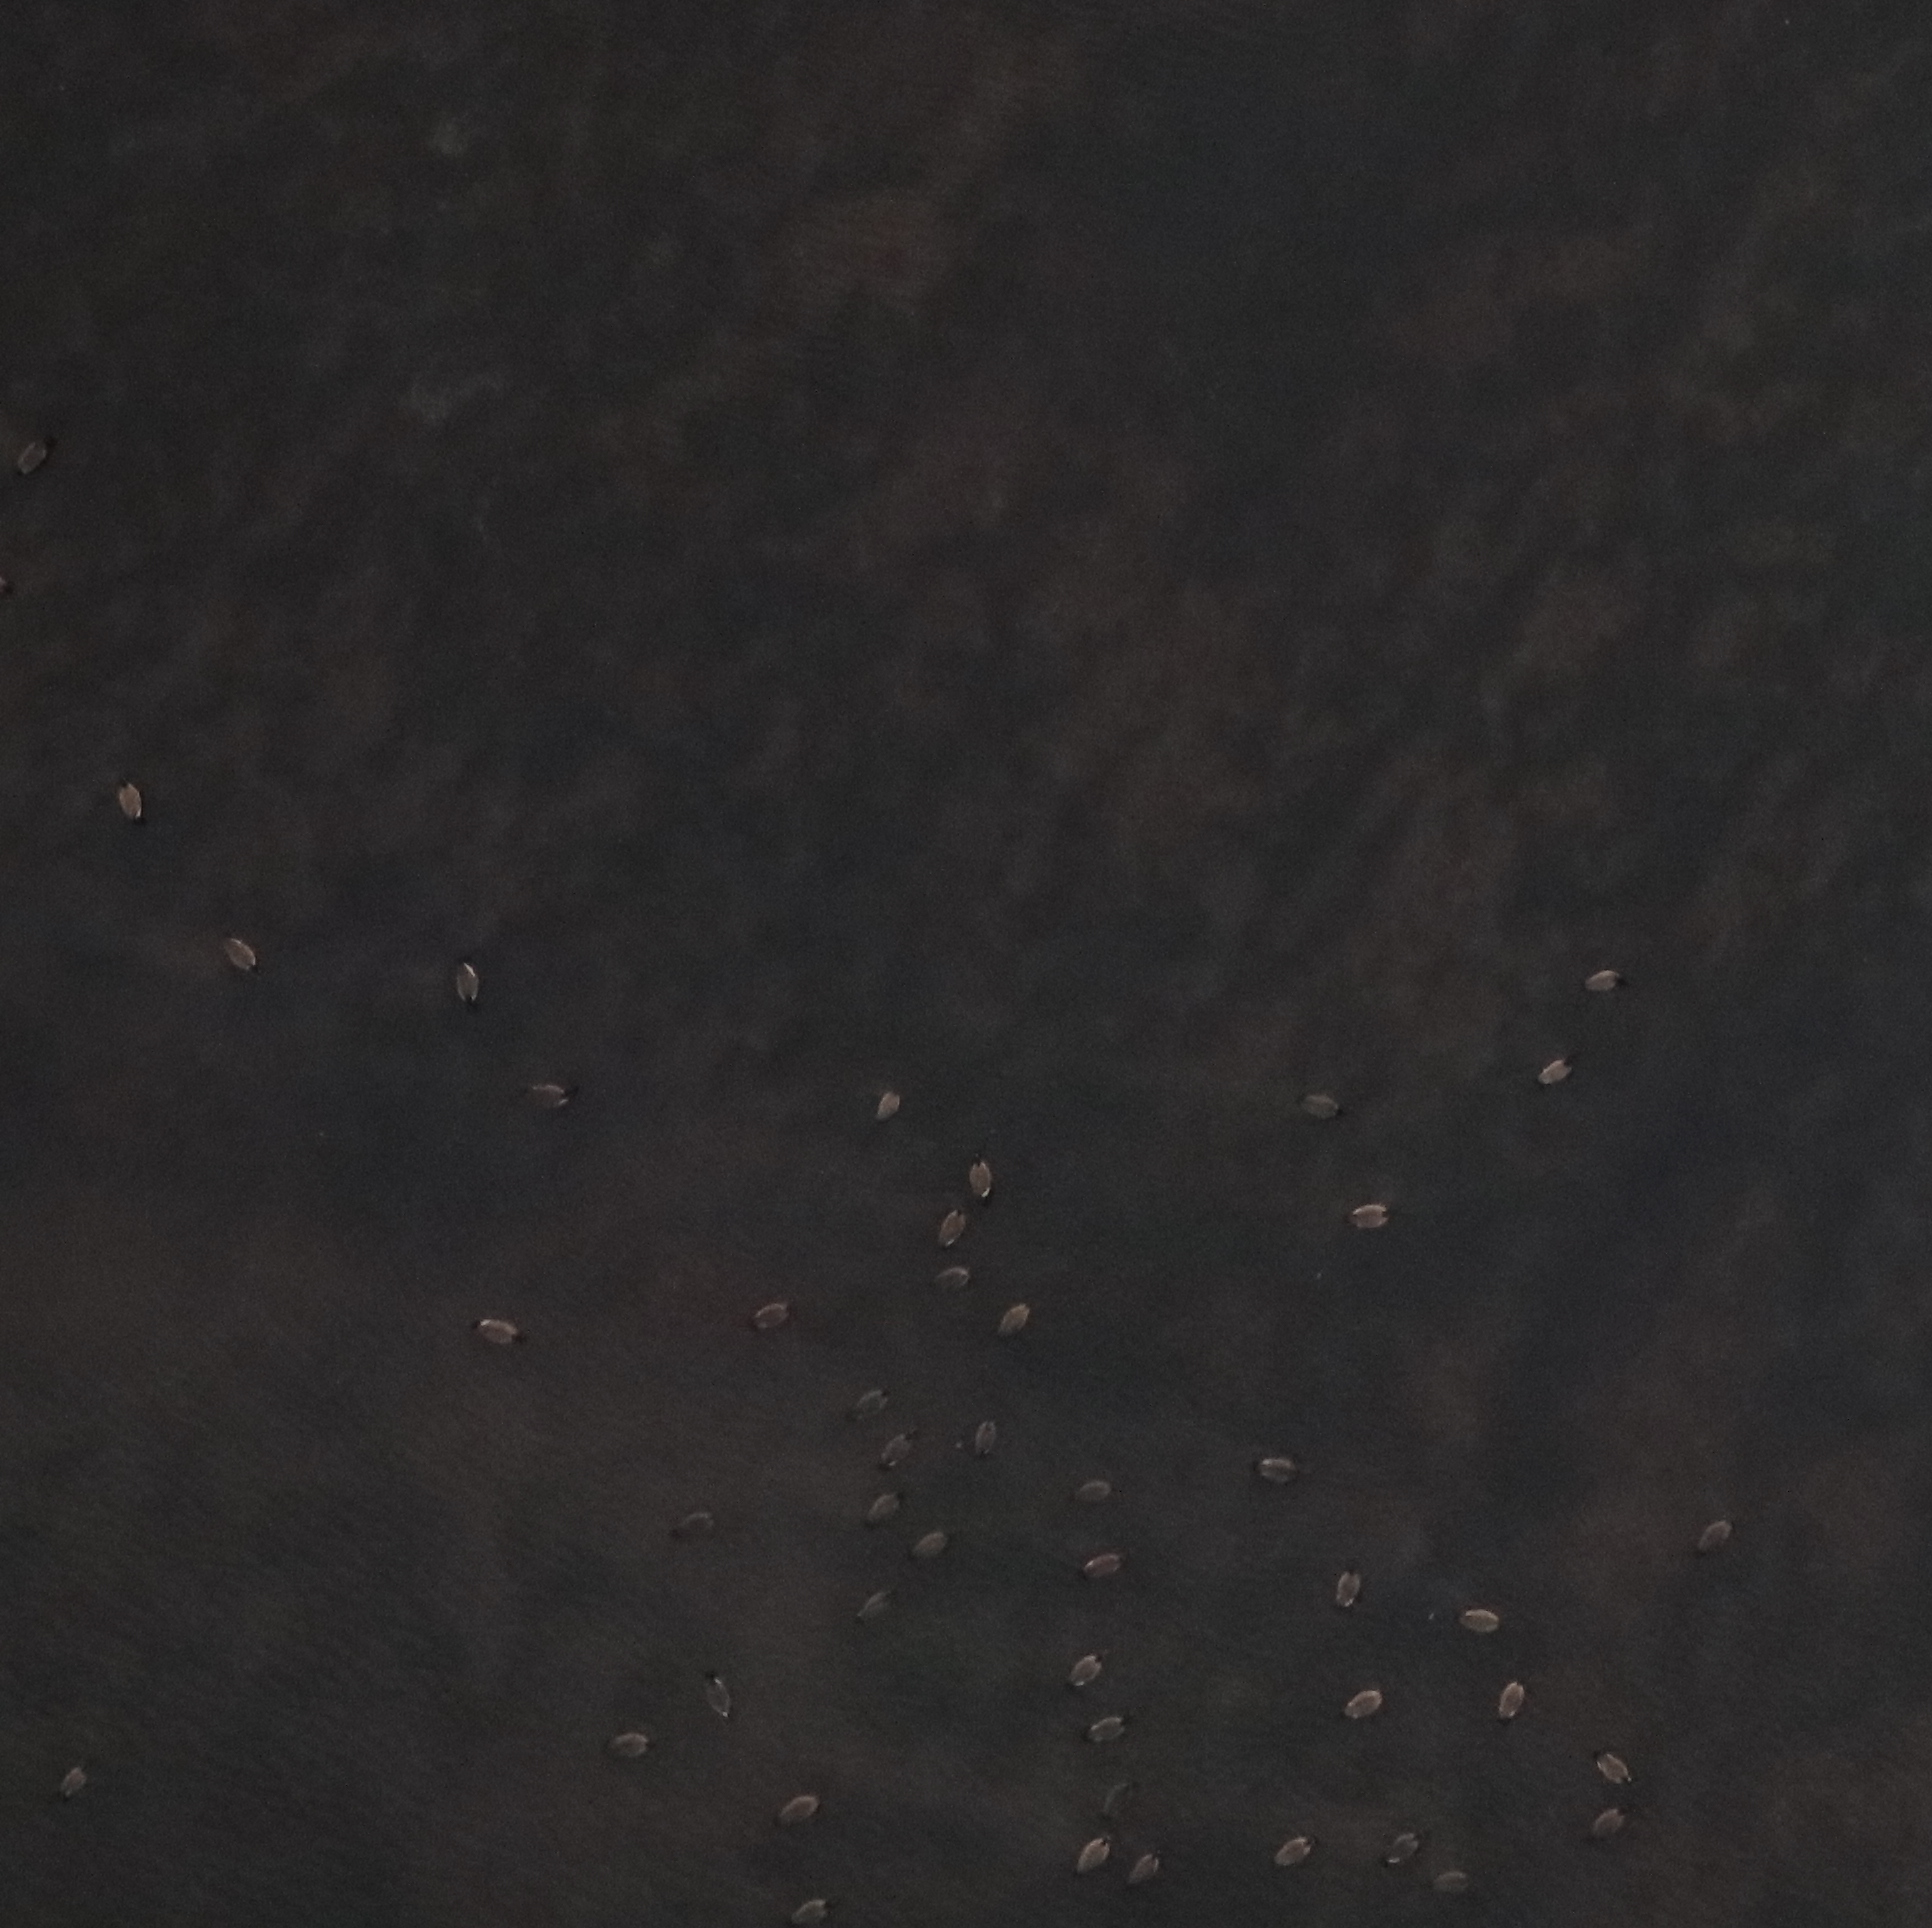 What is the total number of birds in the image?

46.